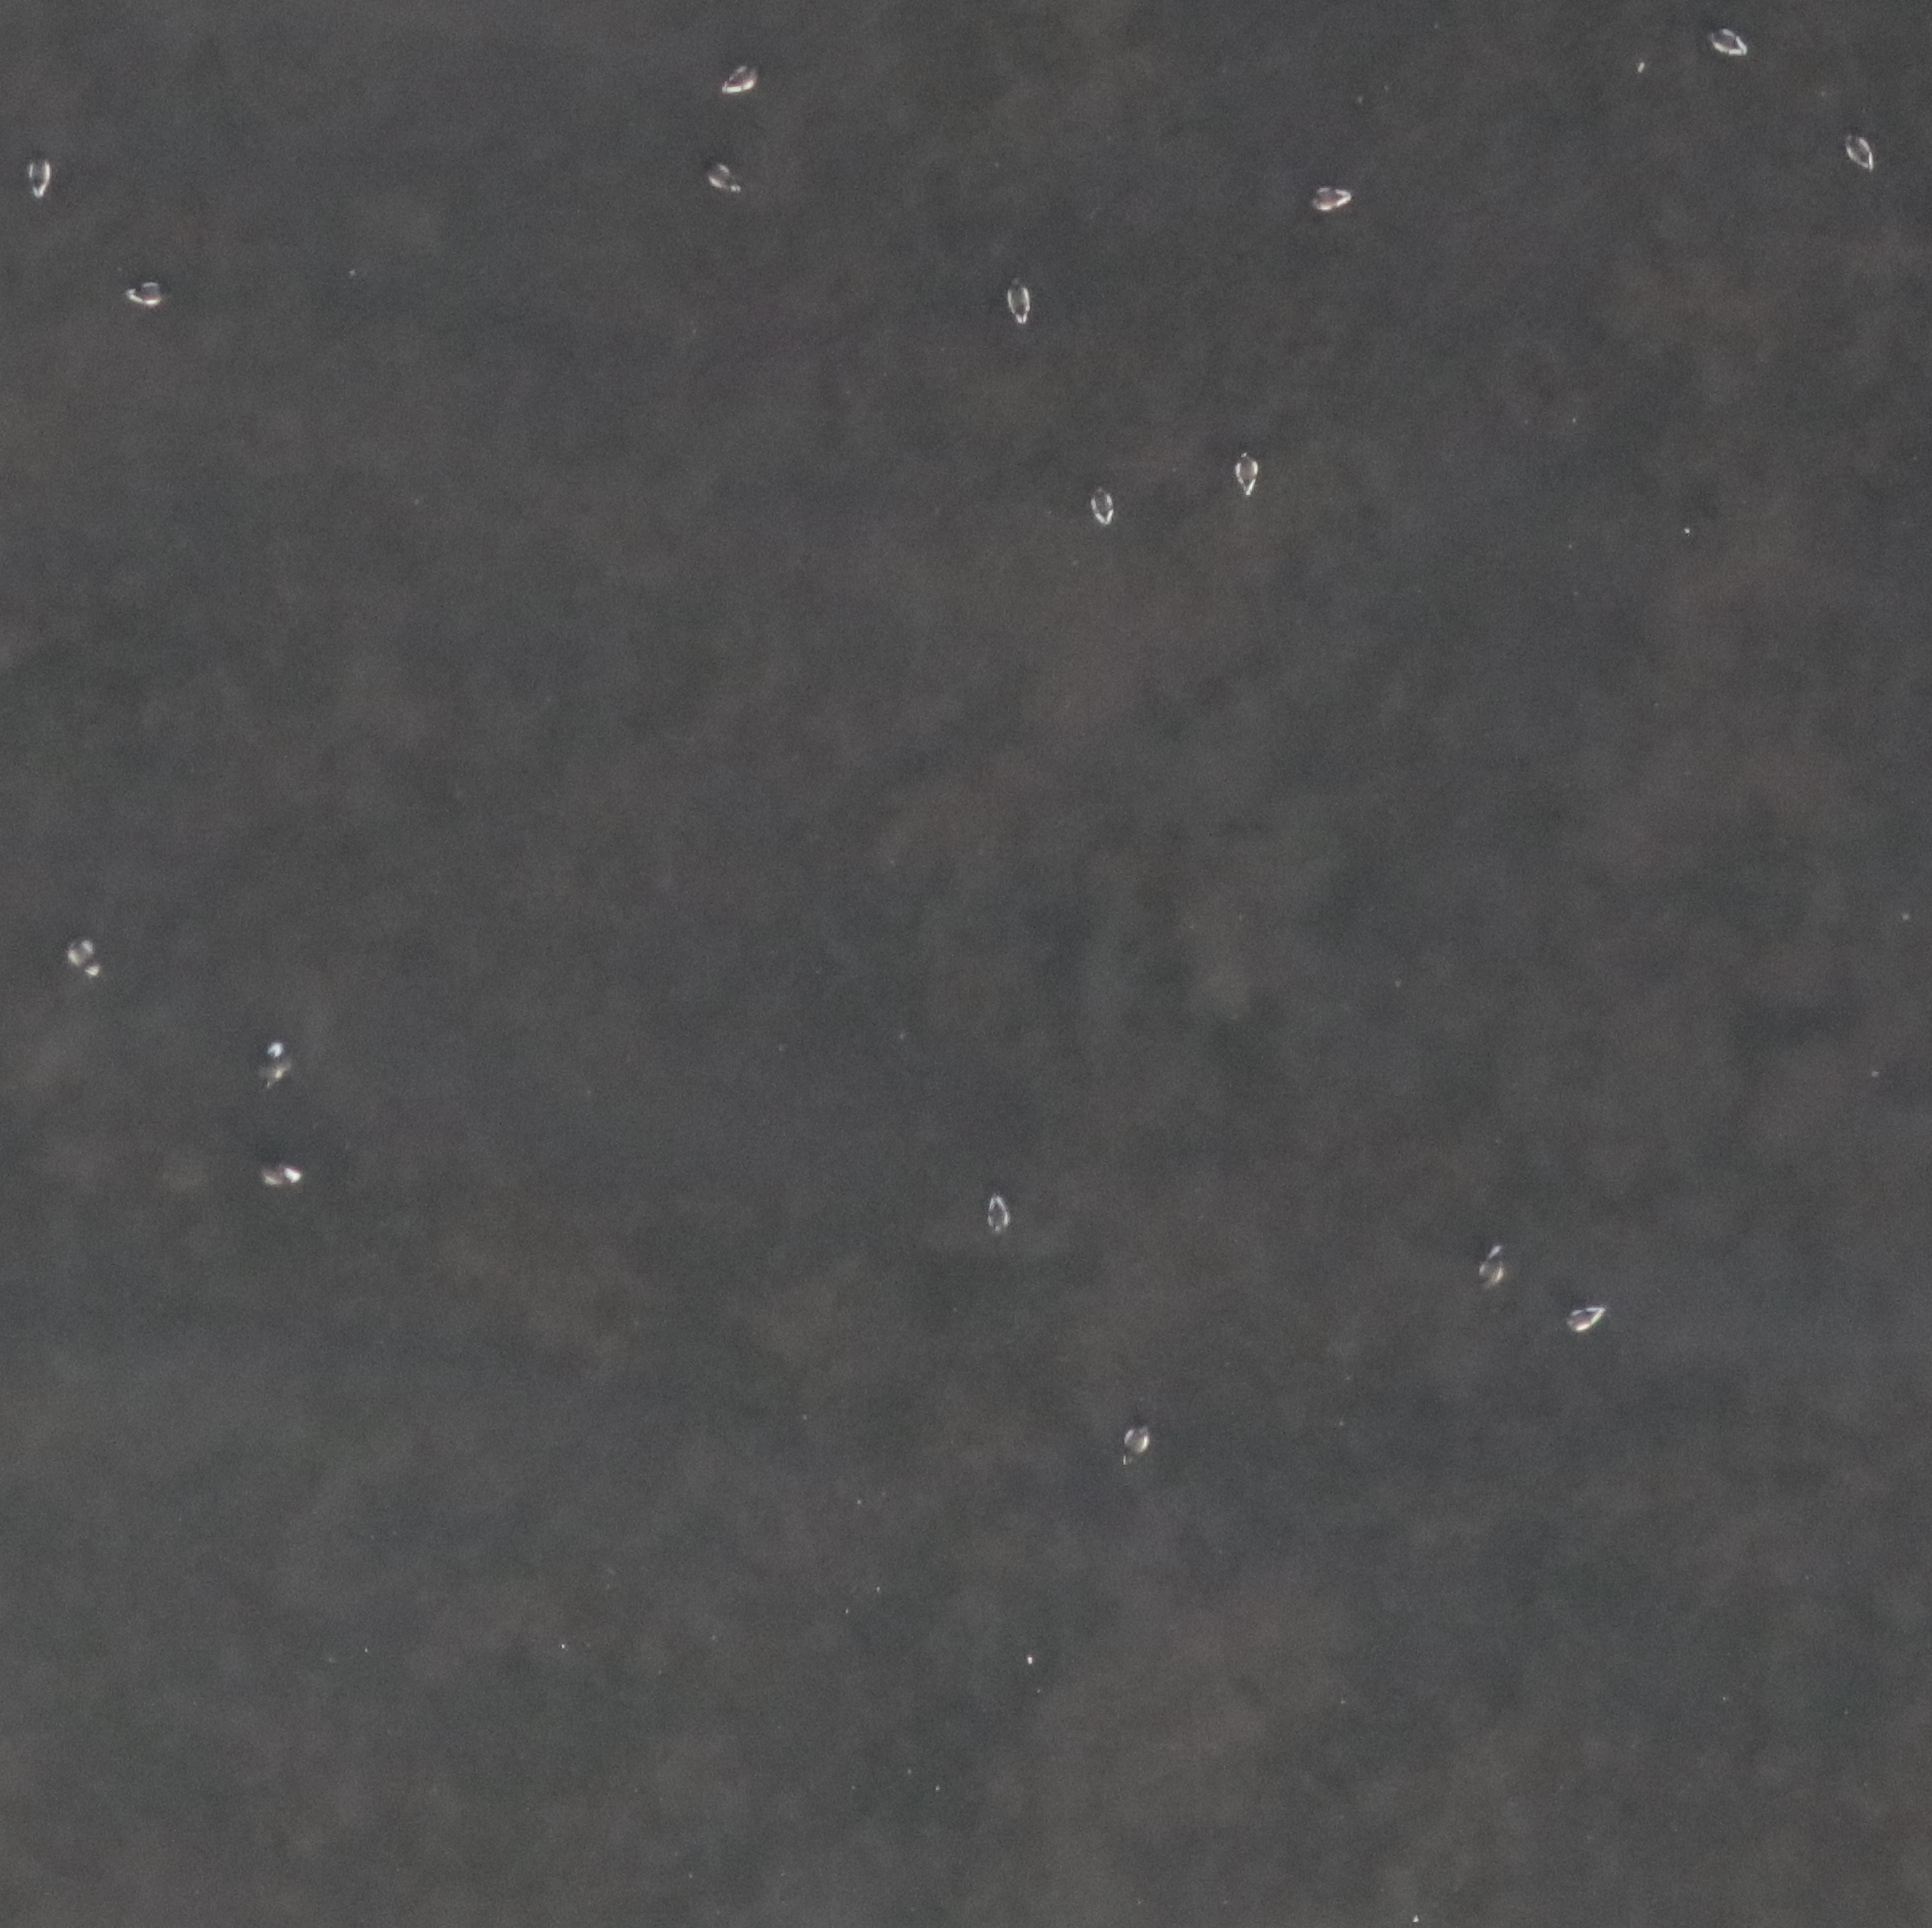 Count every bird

17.